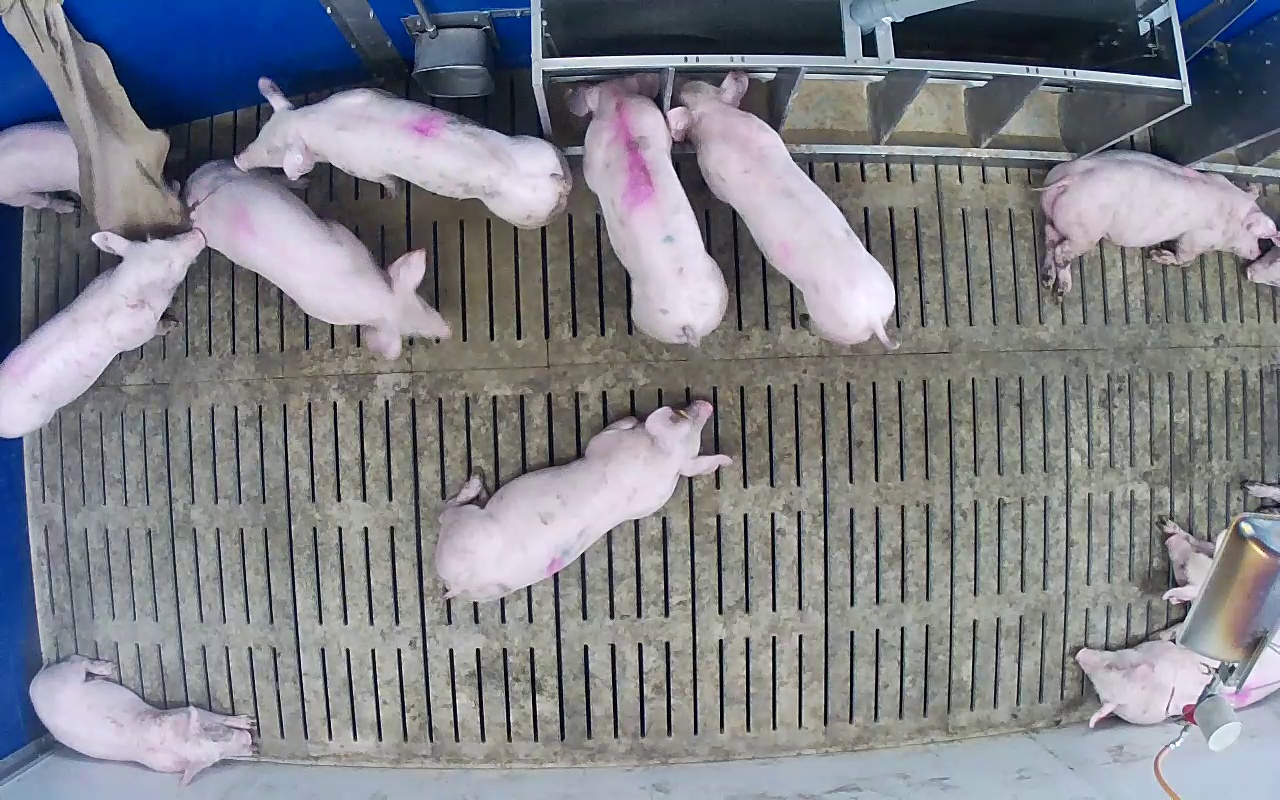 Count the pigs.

12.